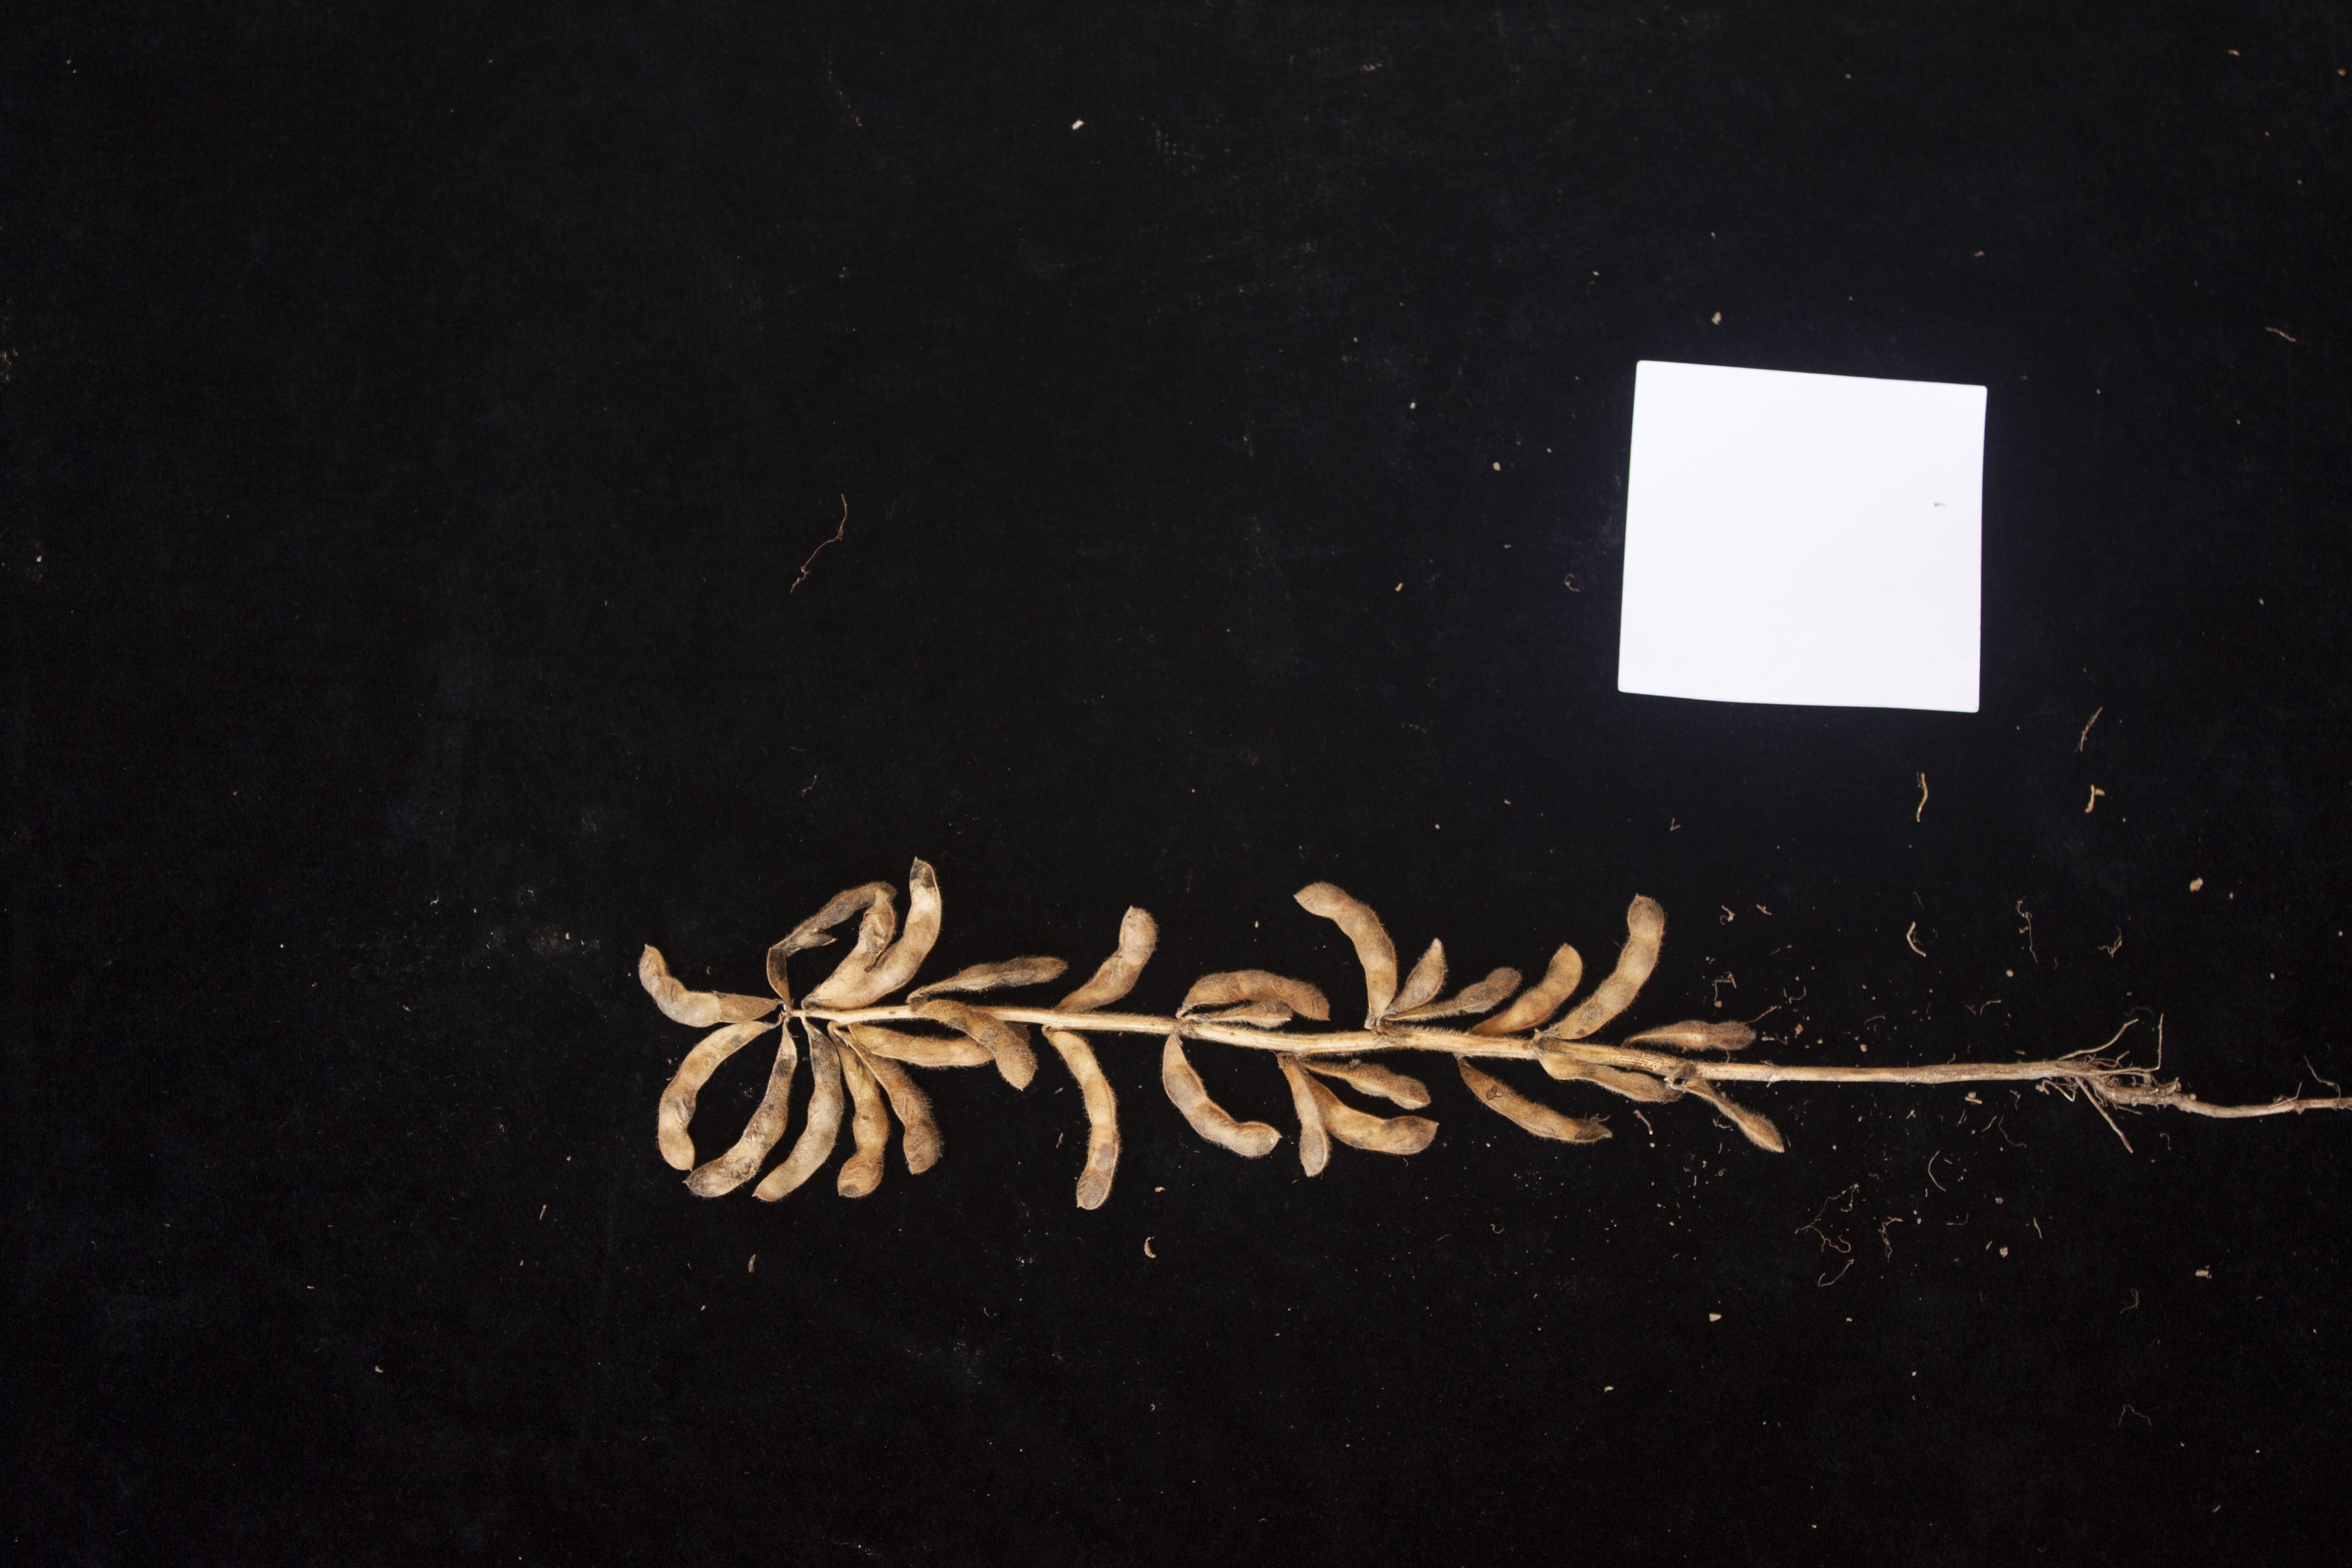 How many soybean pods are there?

28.